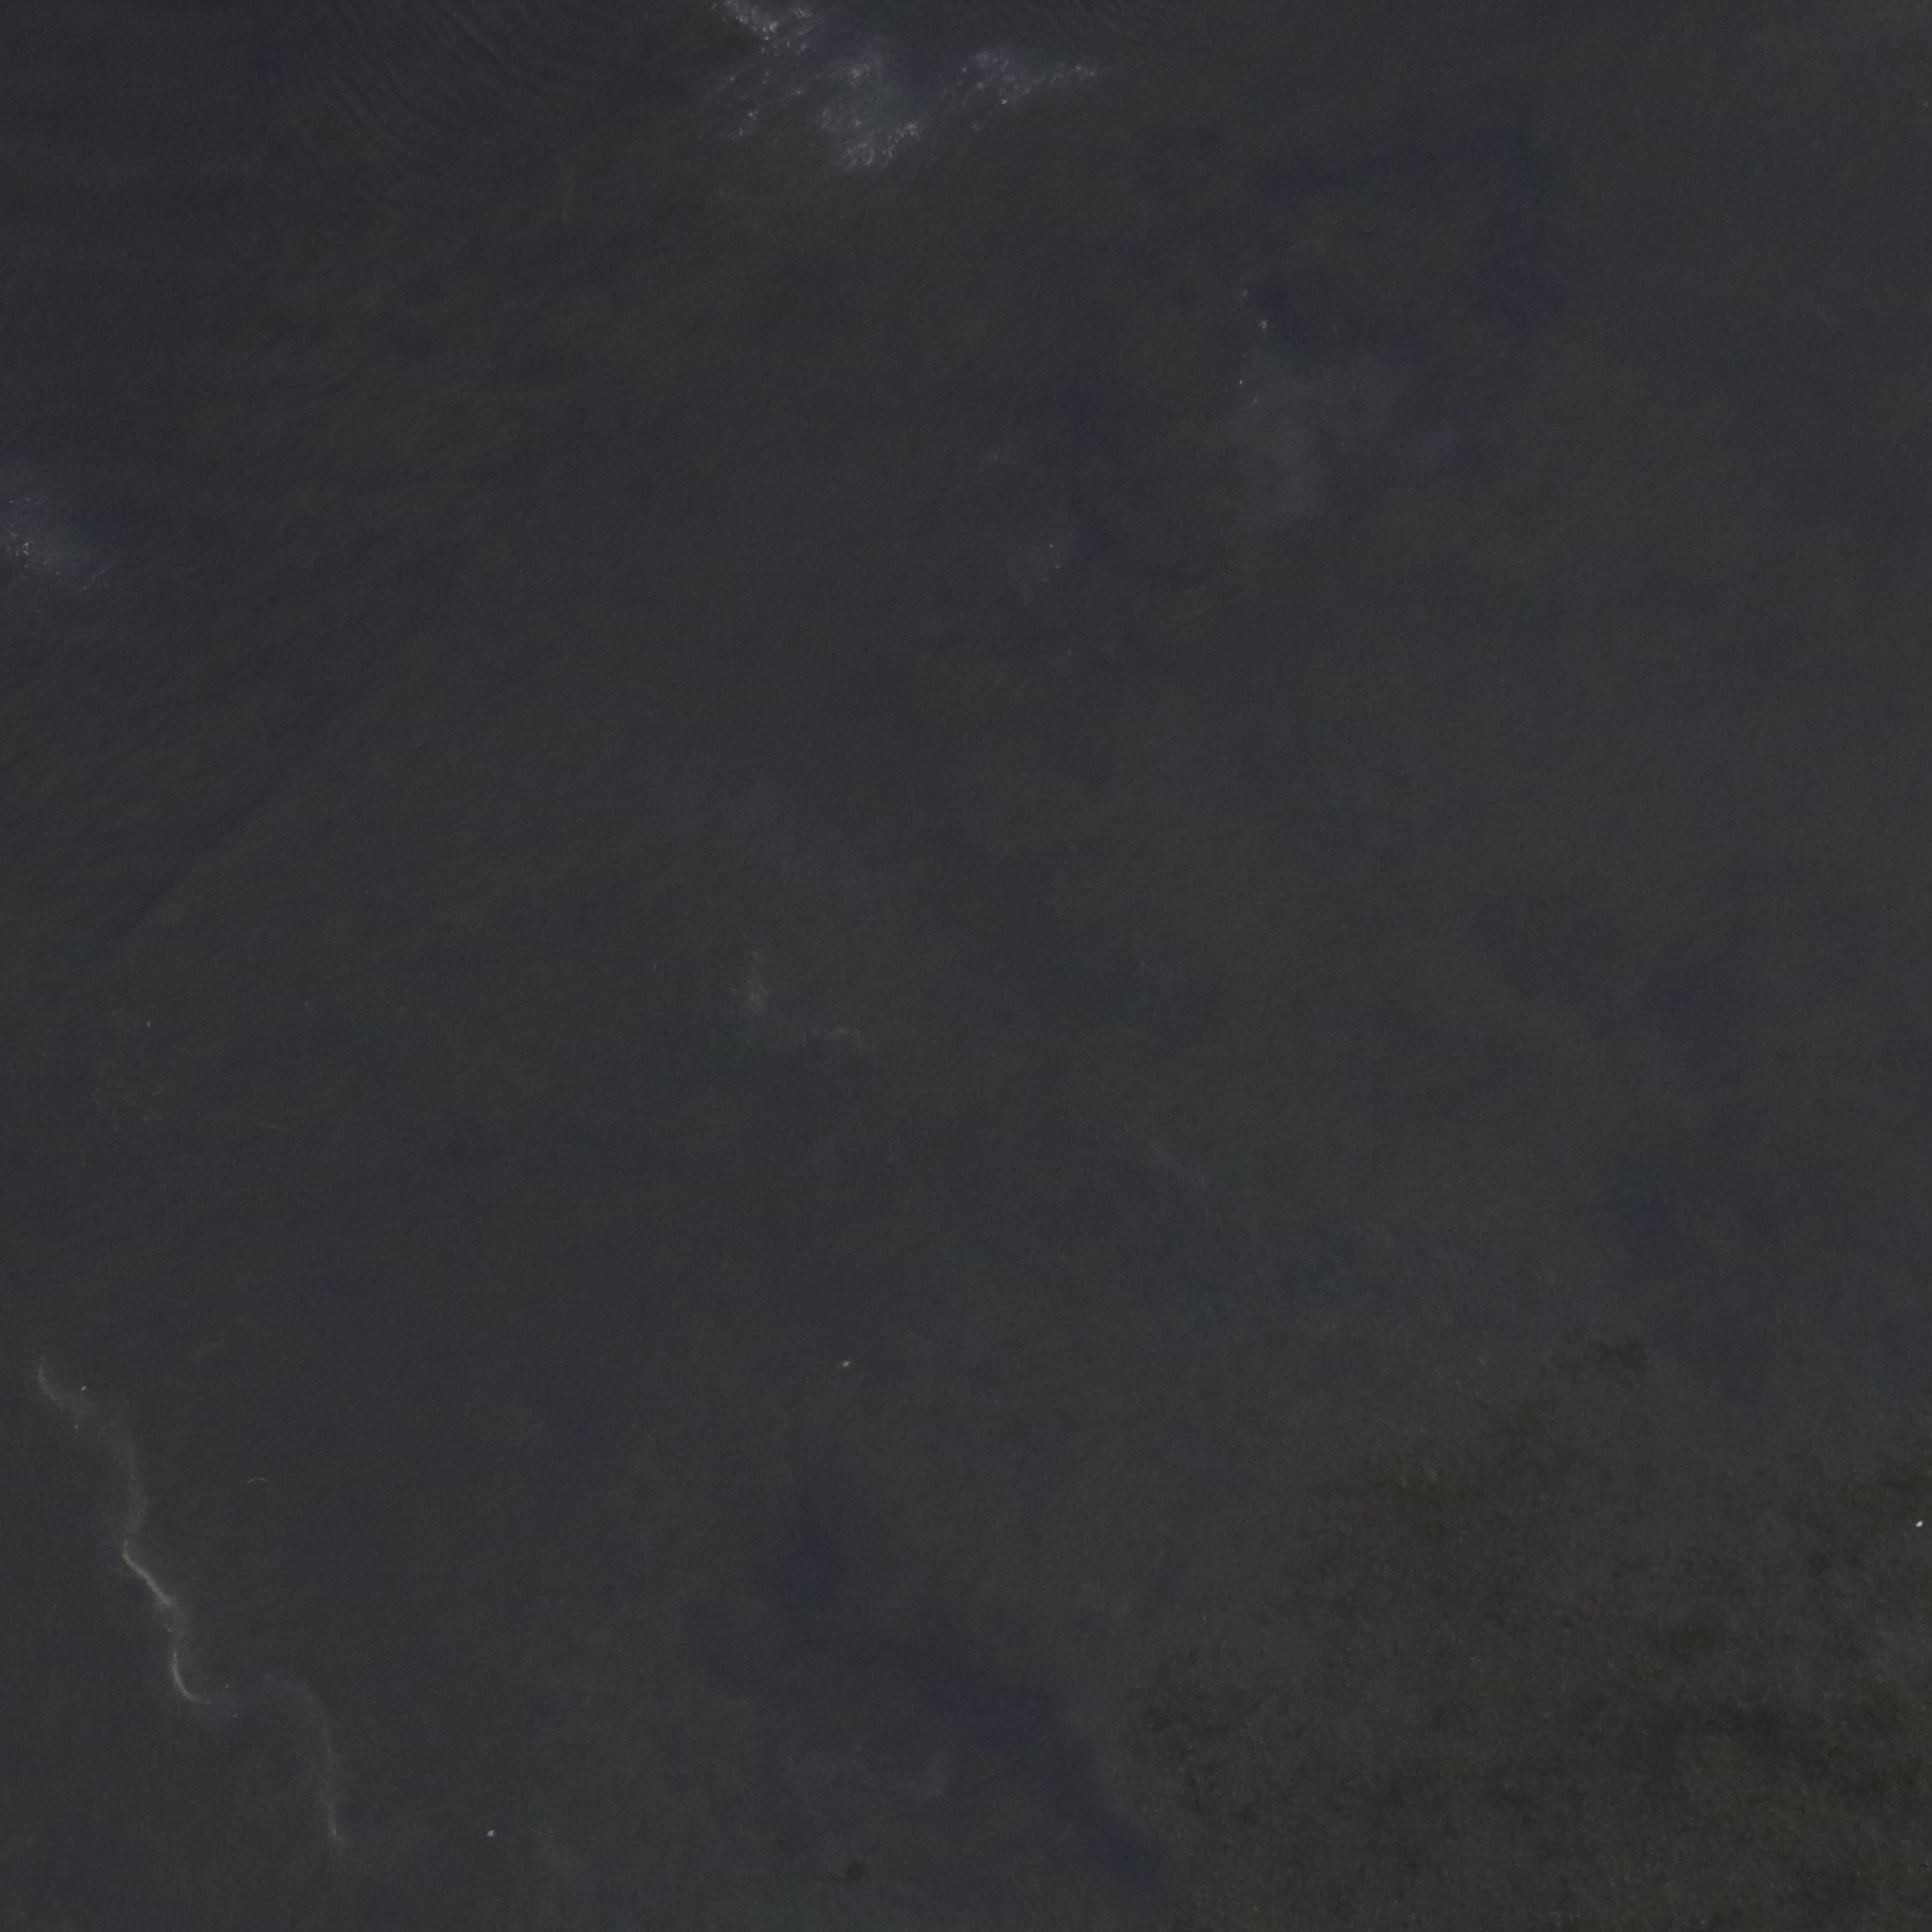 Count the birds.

0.